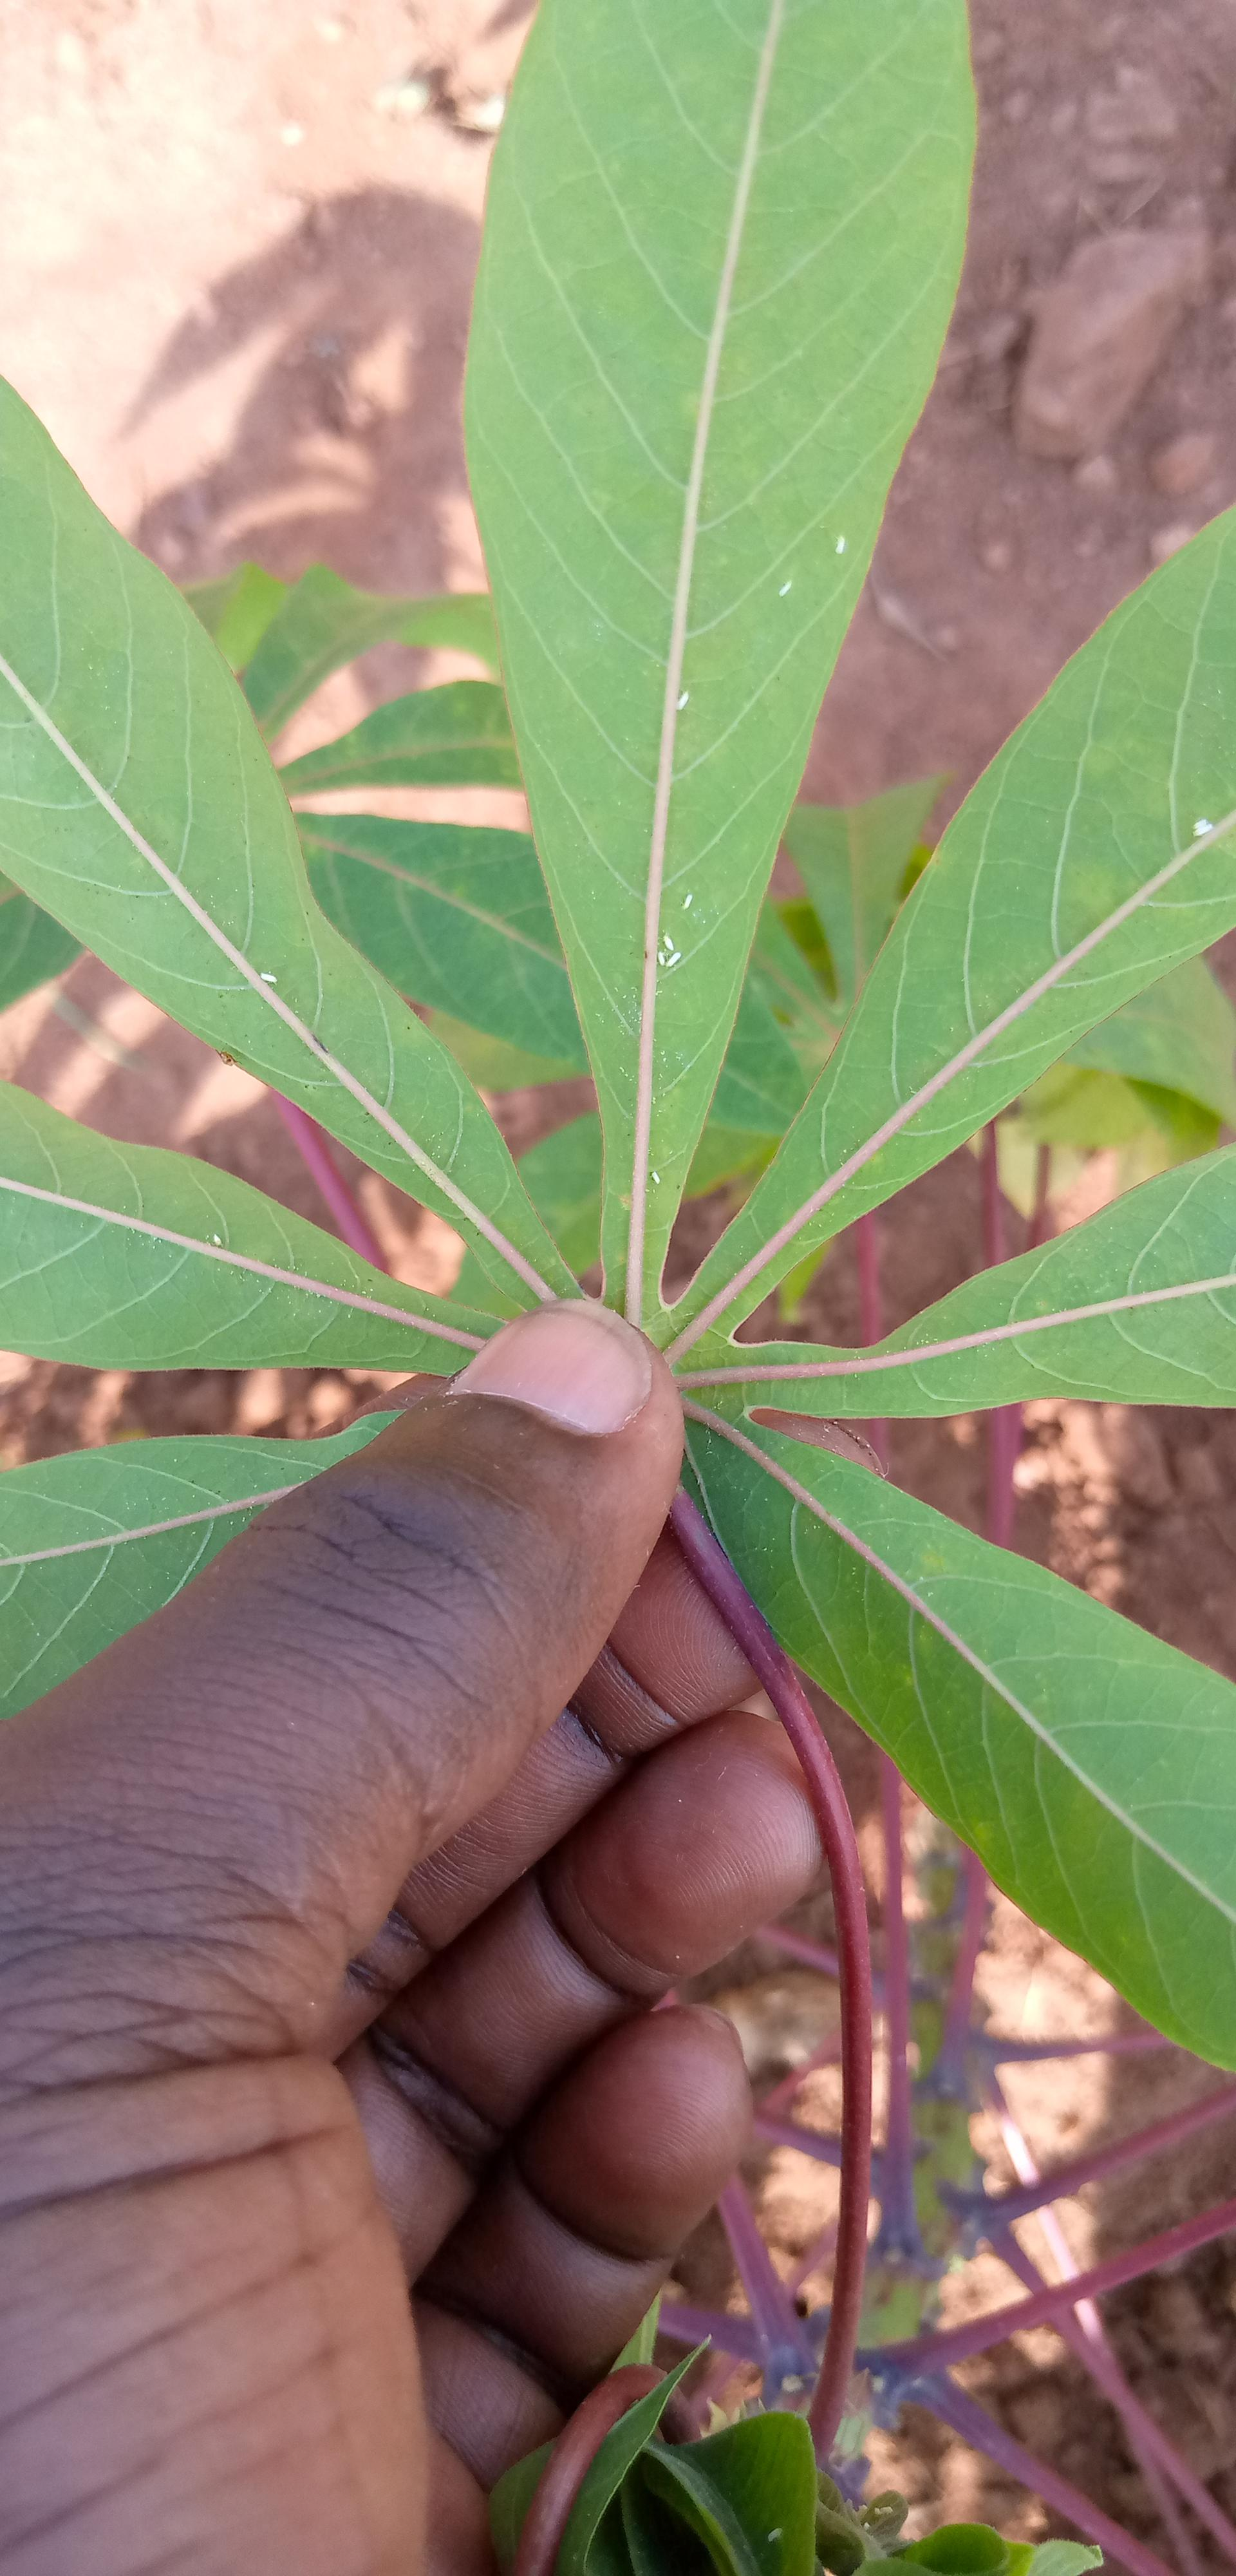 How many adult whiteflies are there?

12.